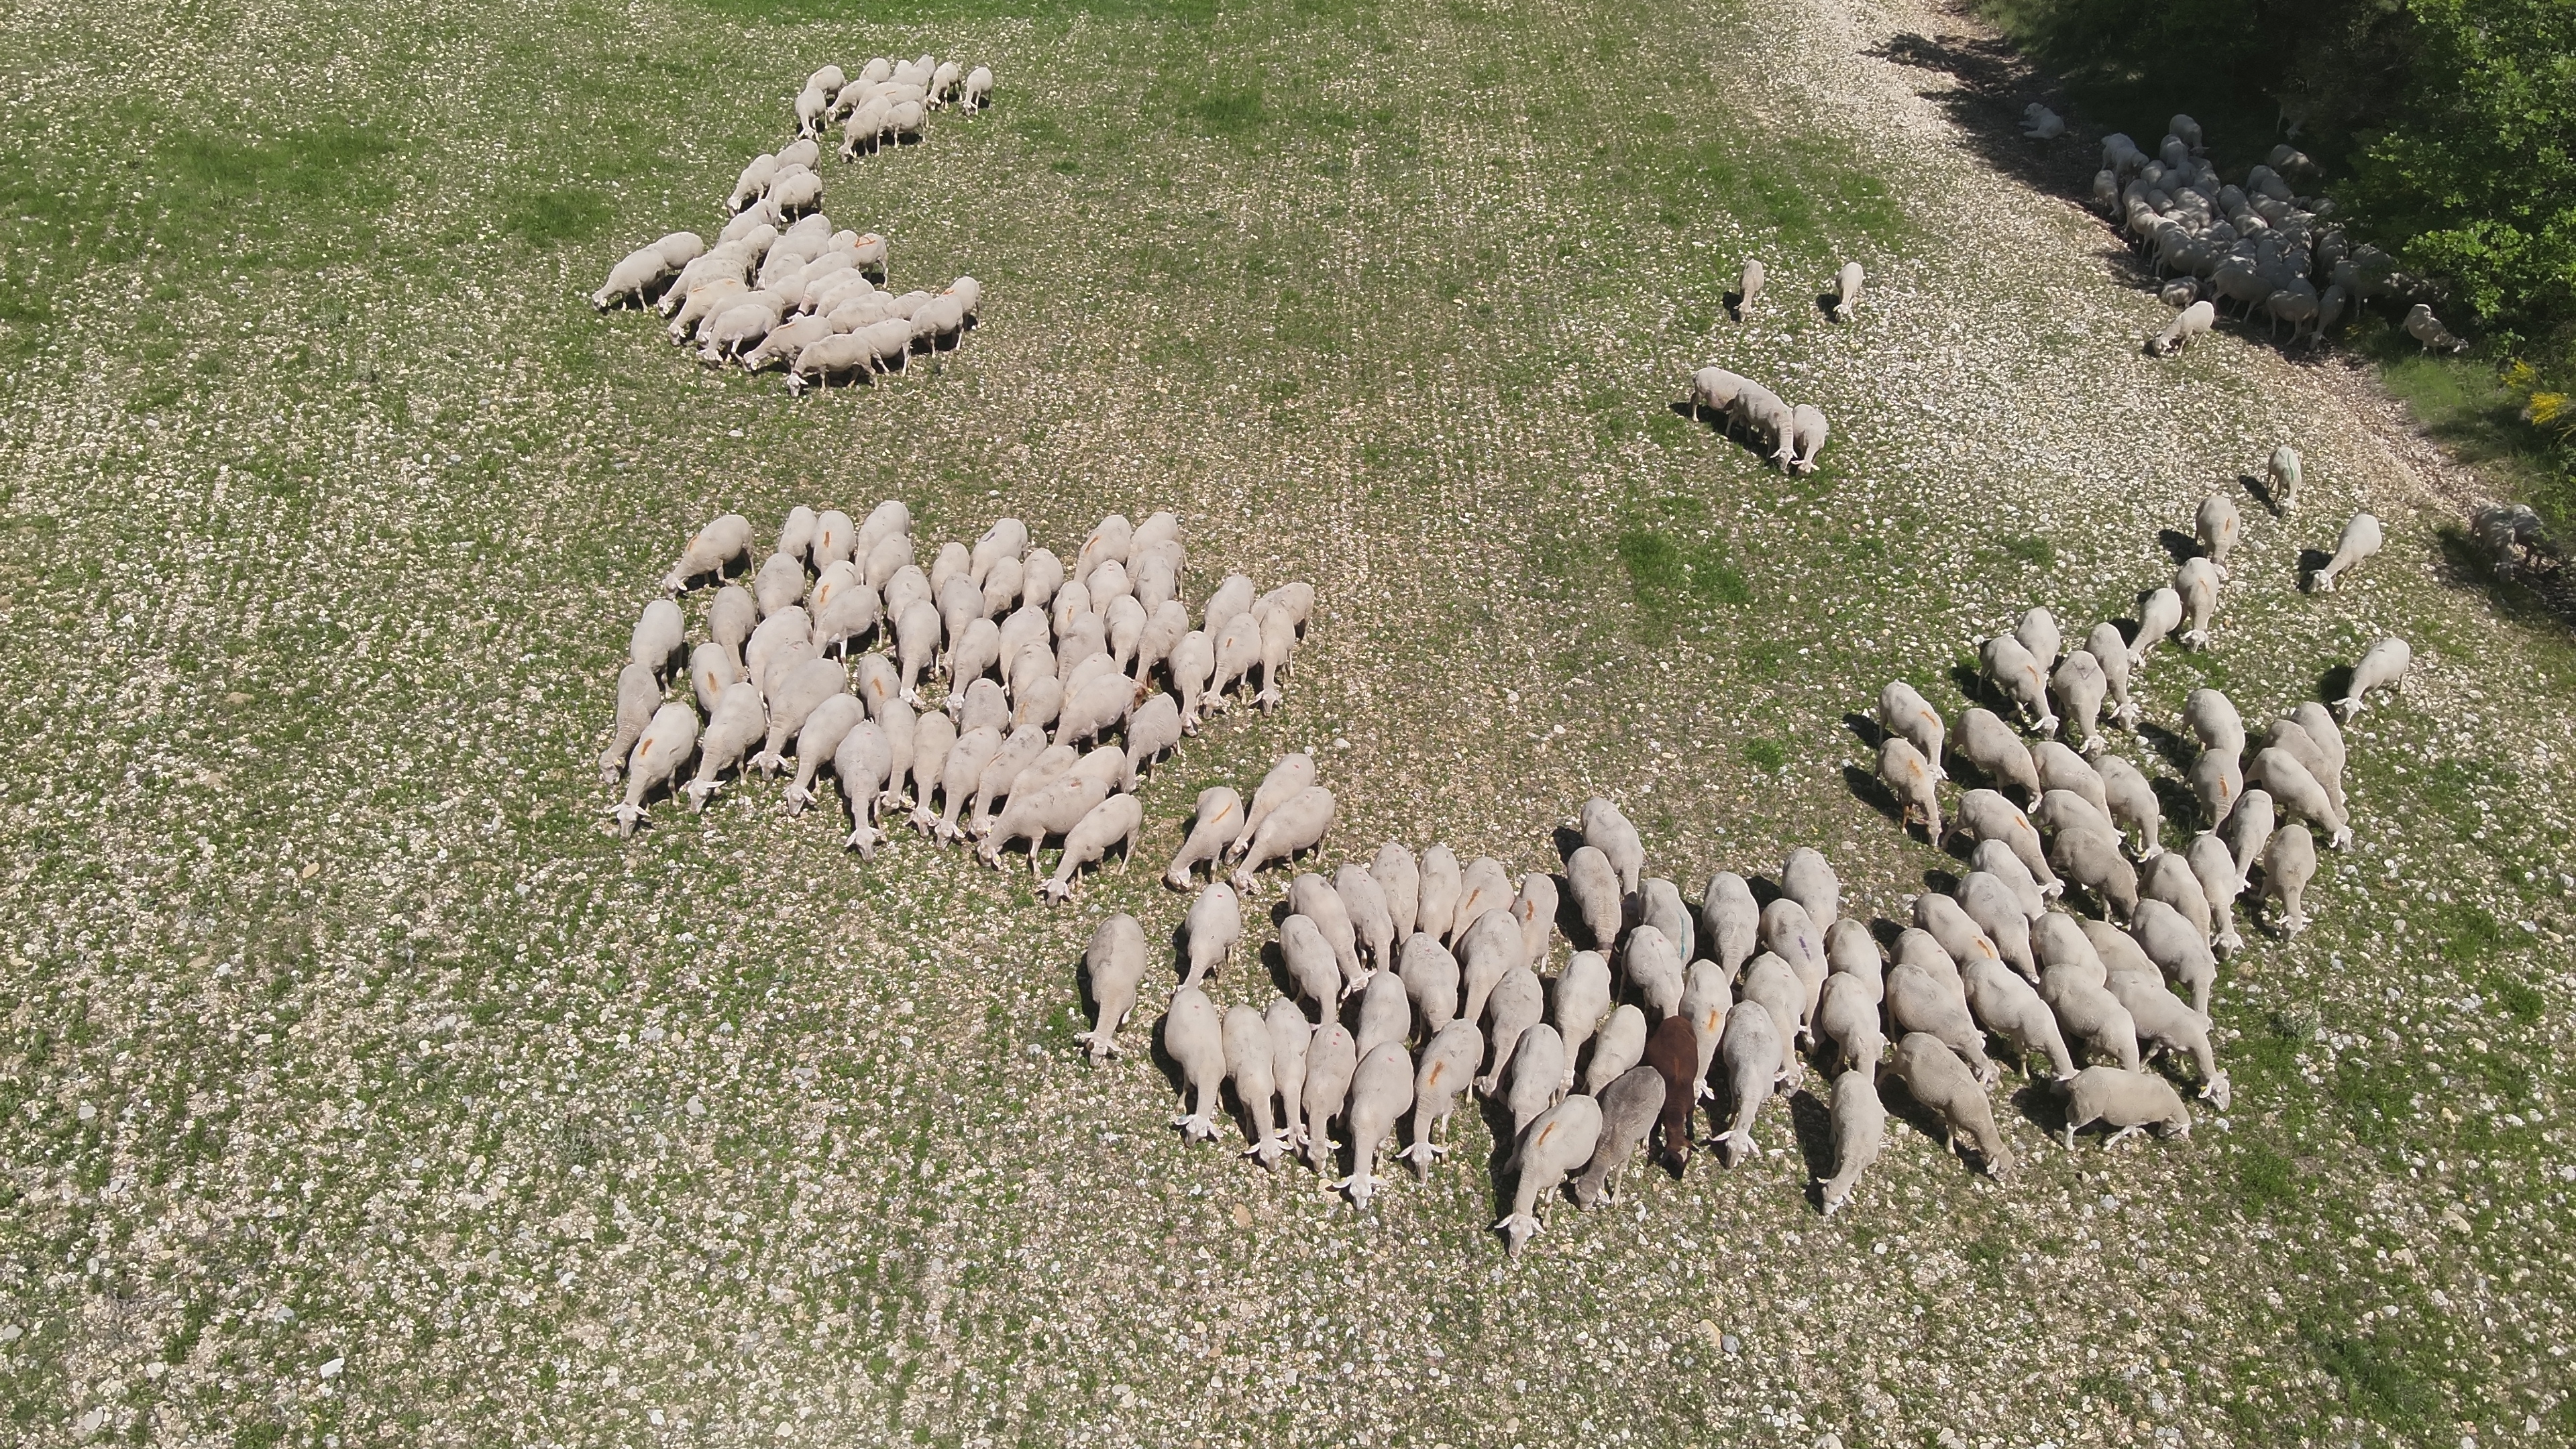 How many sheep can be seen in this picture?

222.